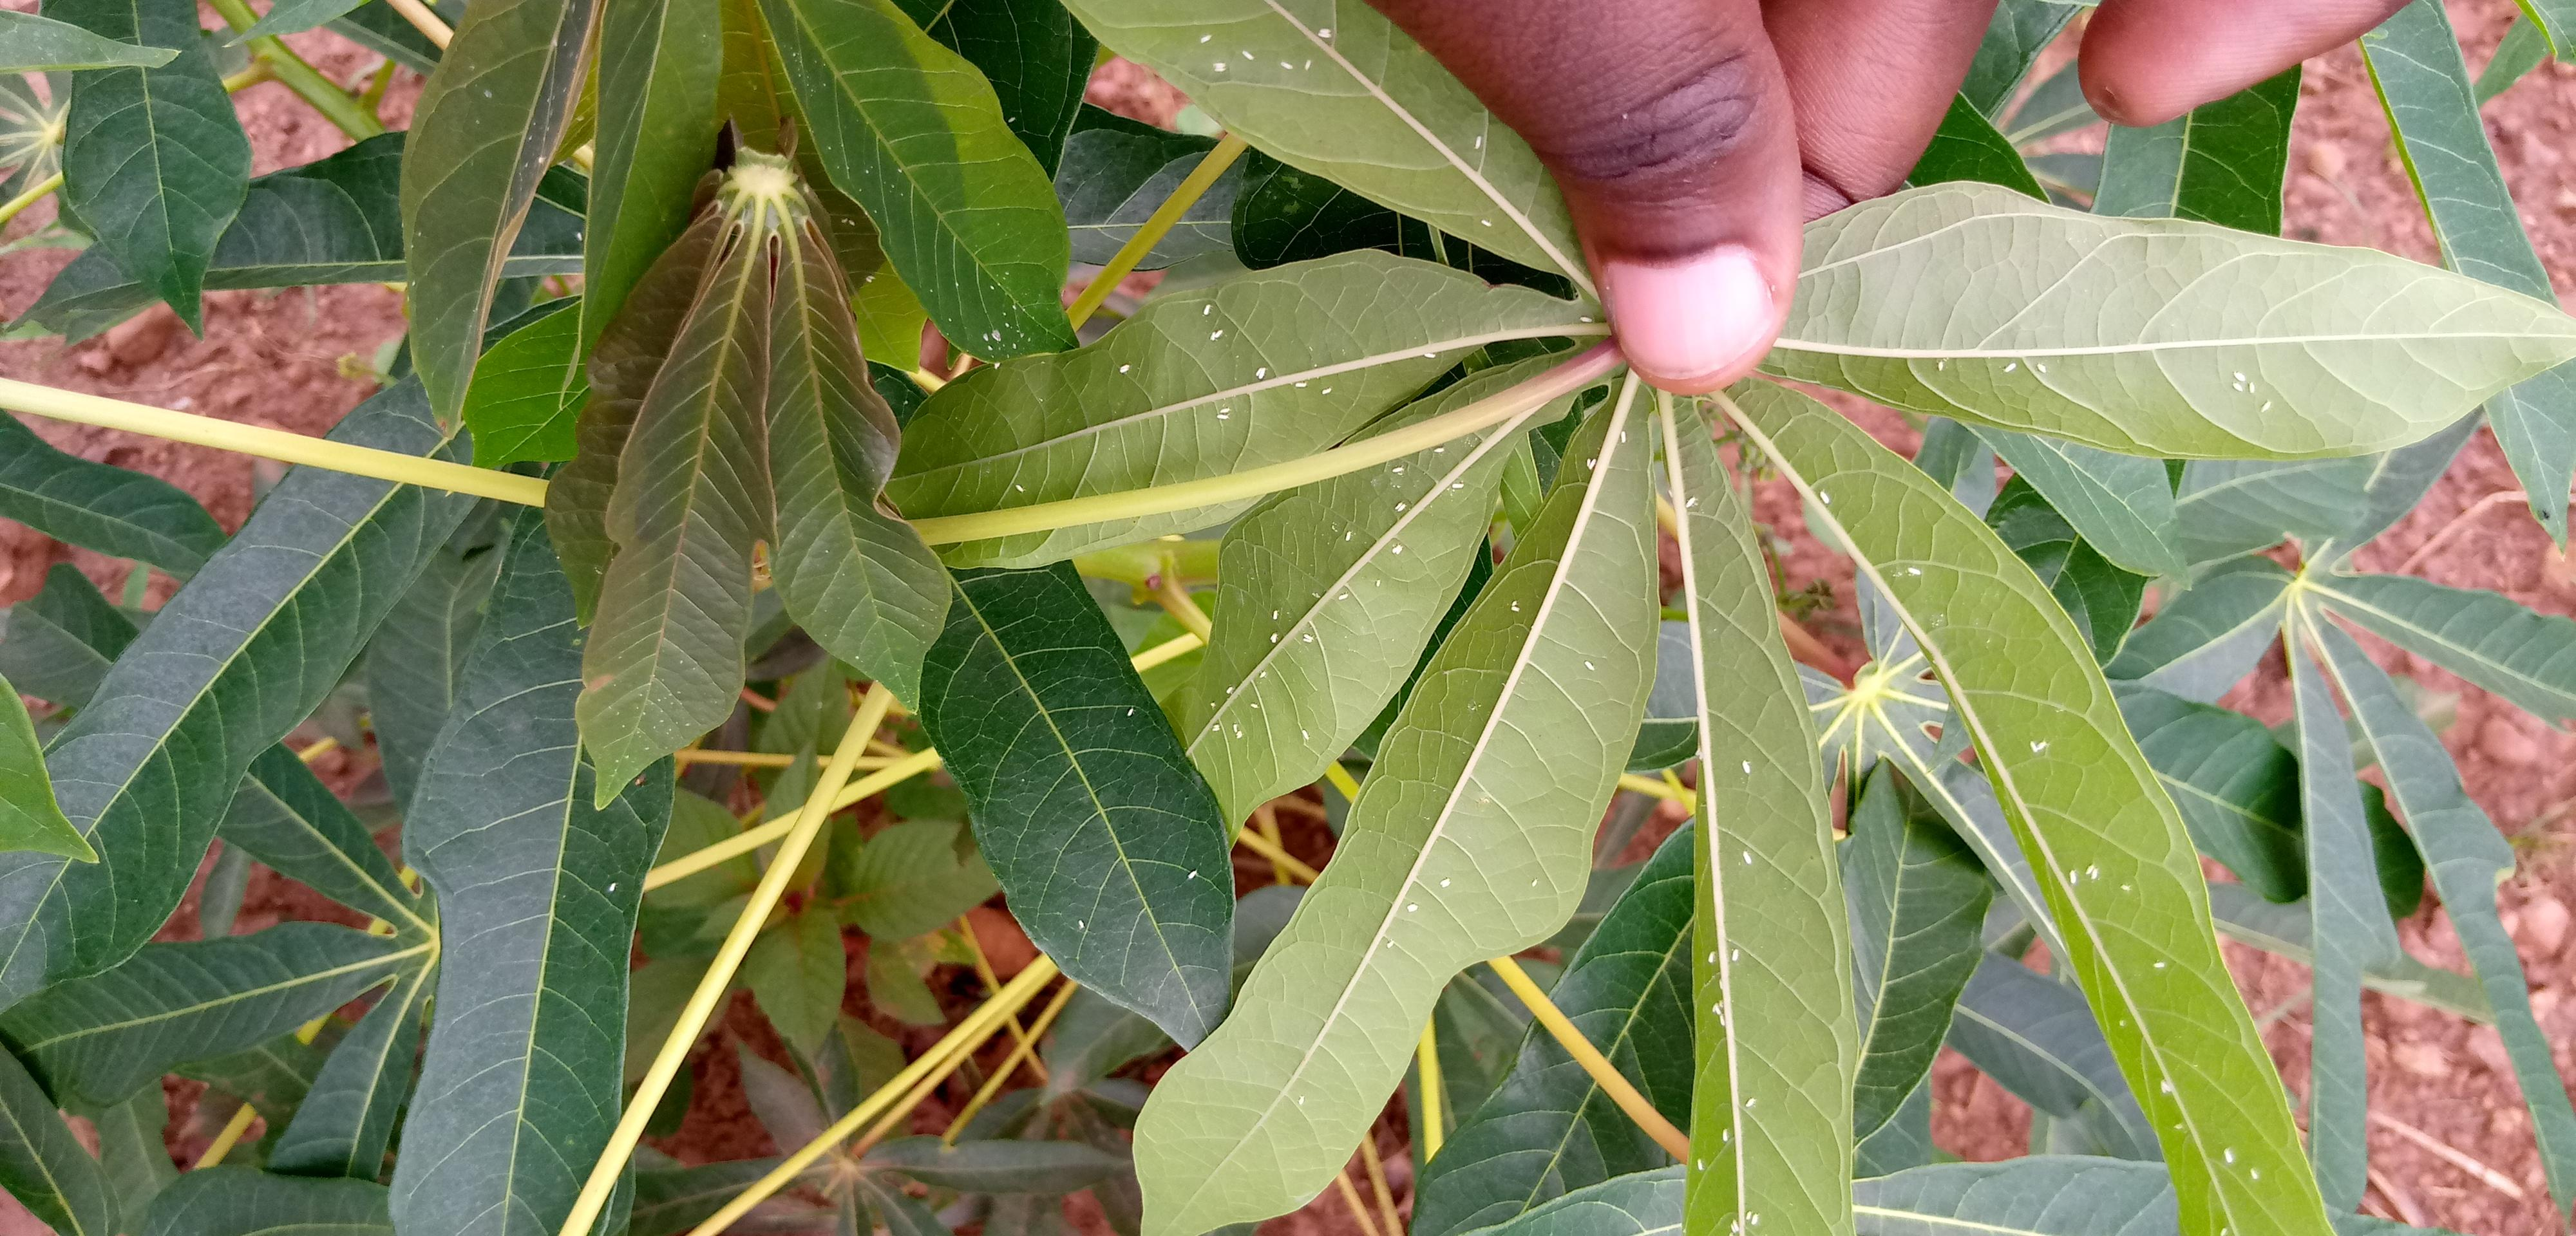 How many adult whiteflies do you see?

105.